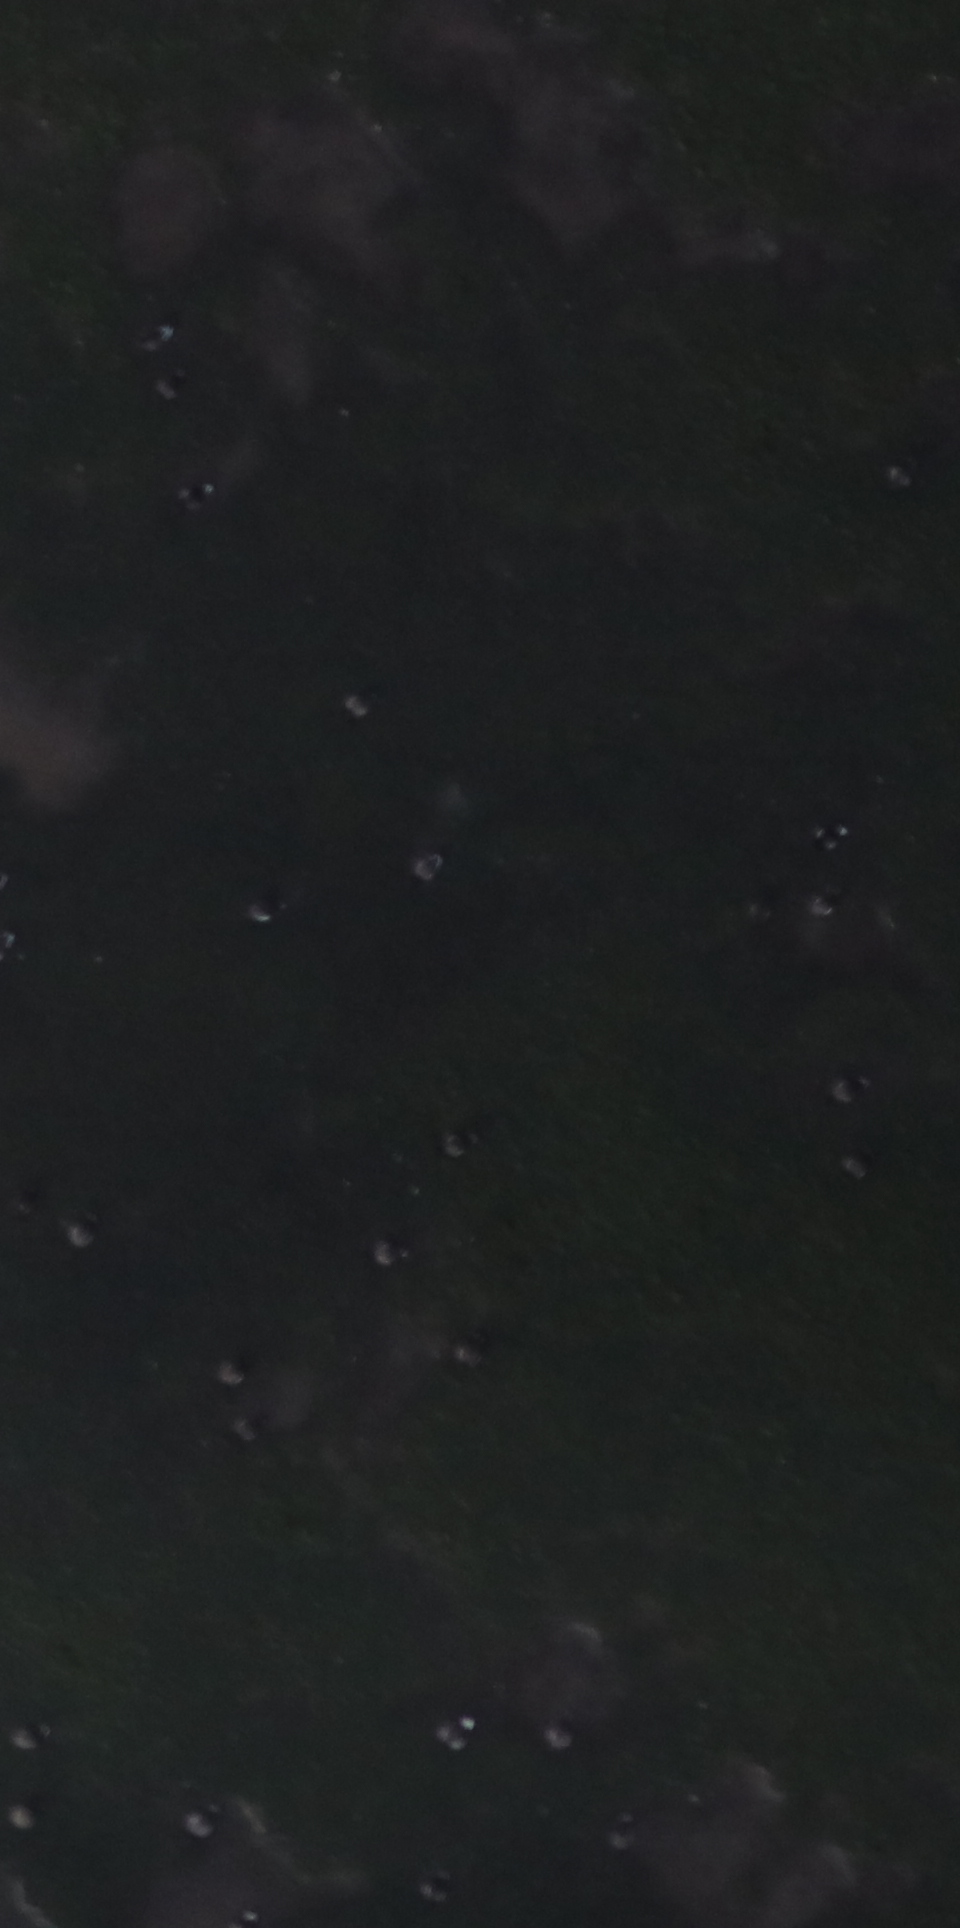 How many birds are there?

23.